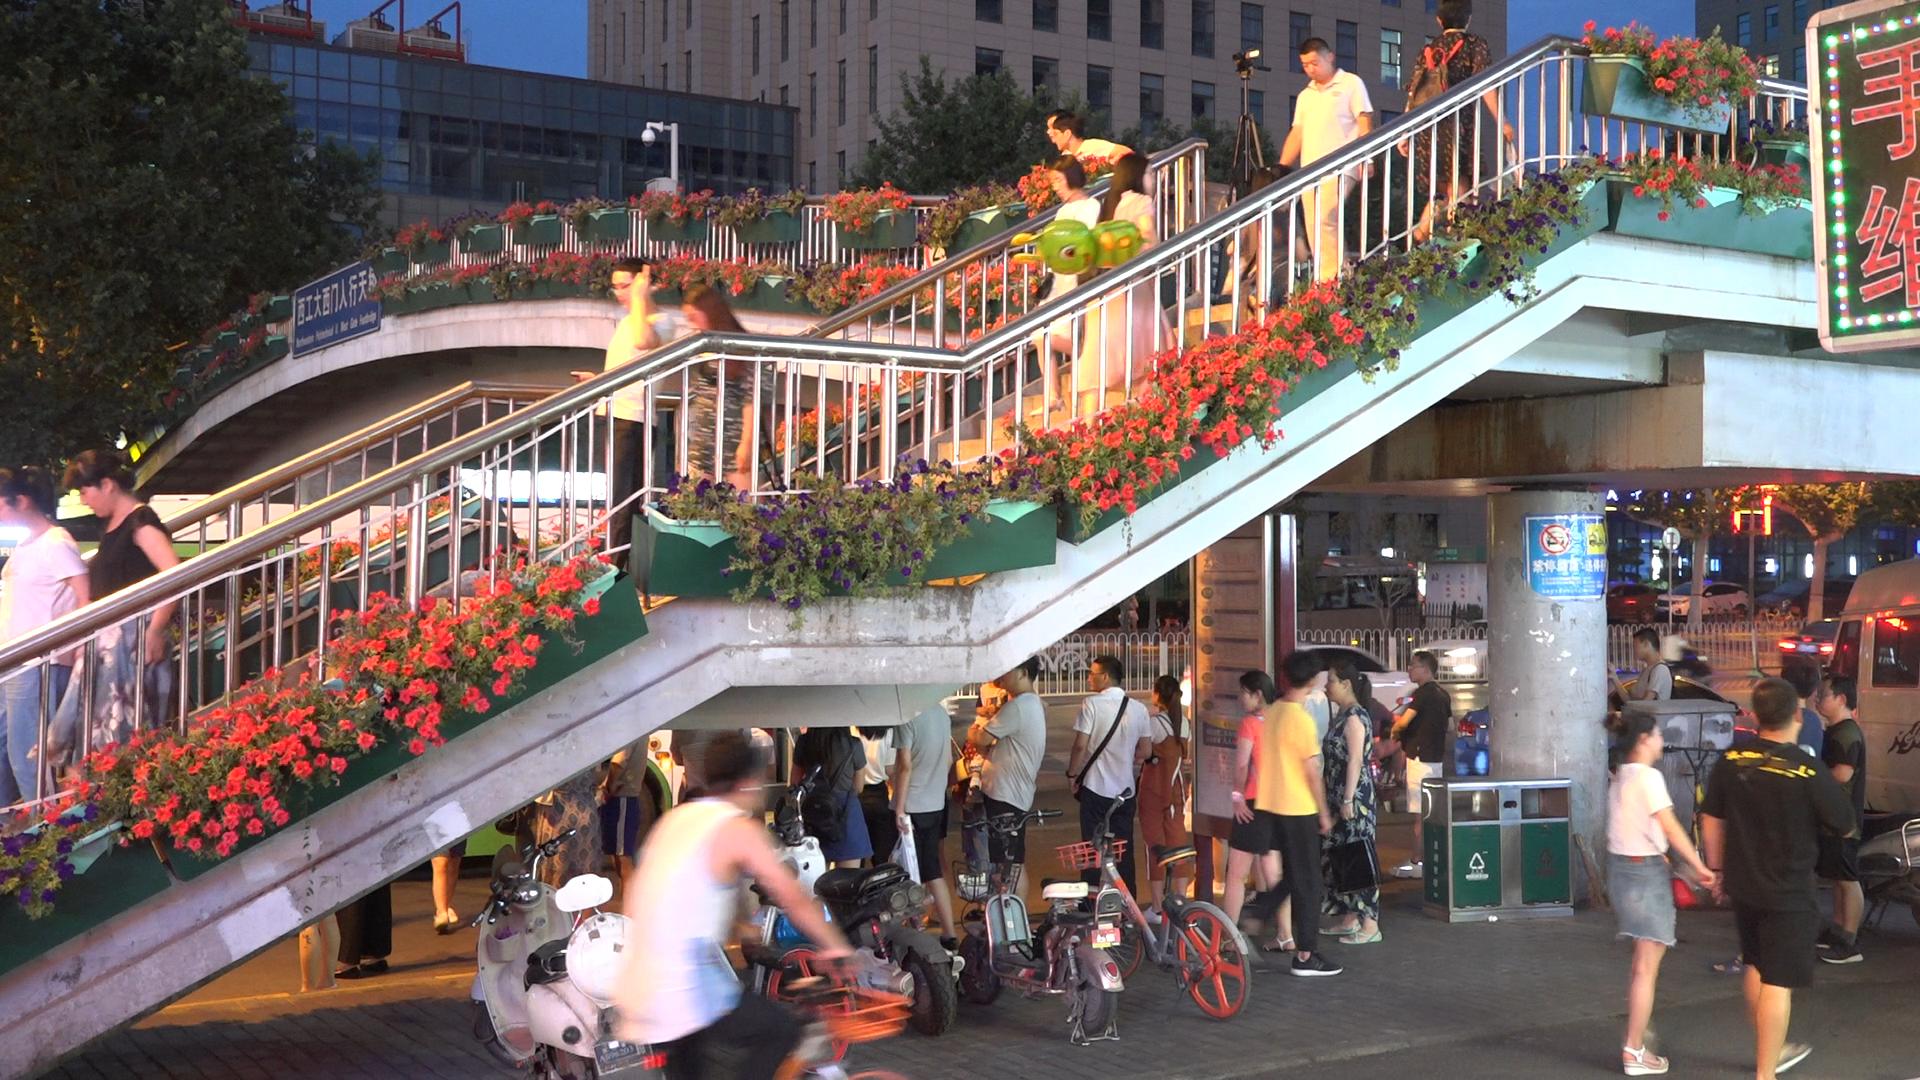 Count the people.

23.